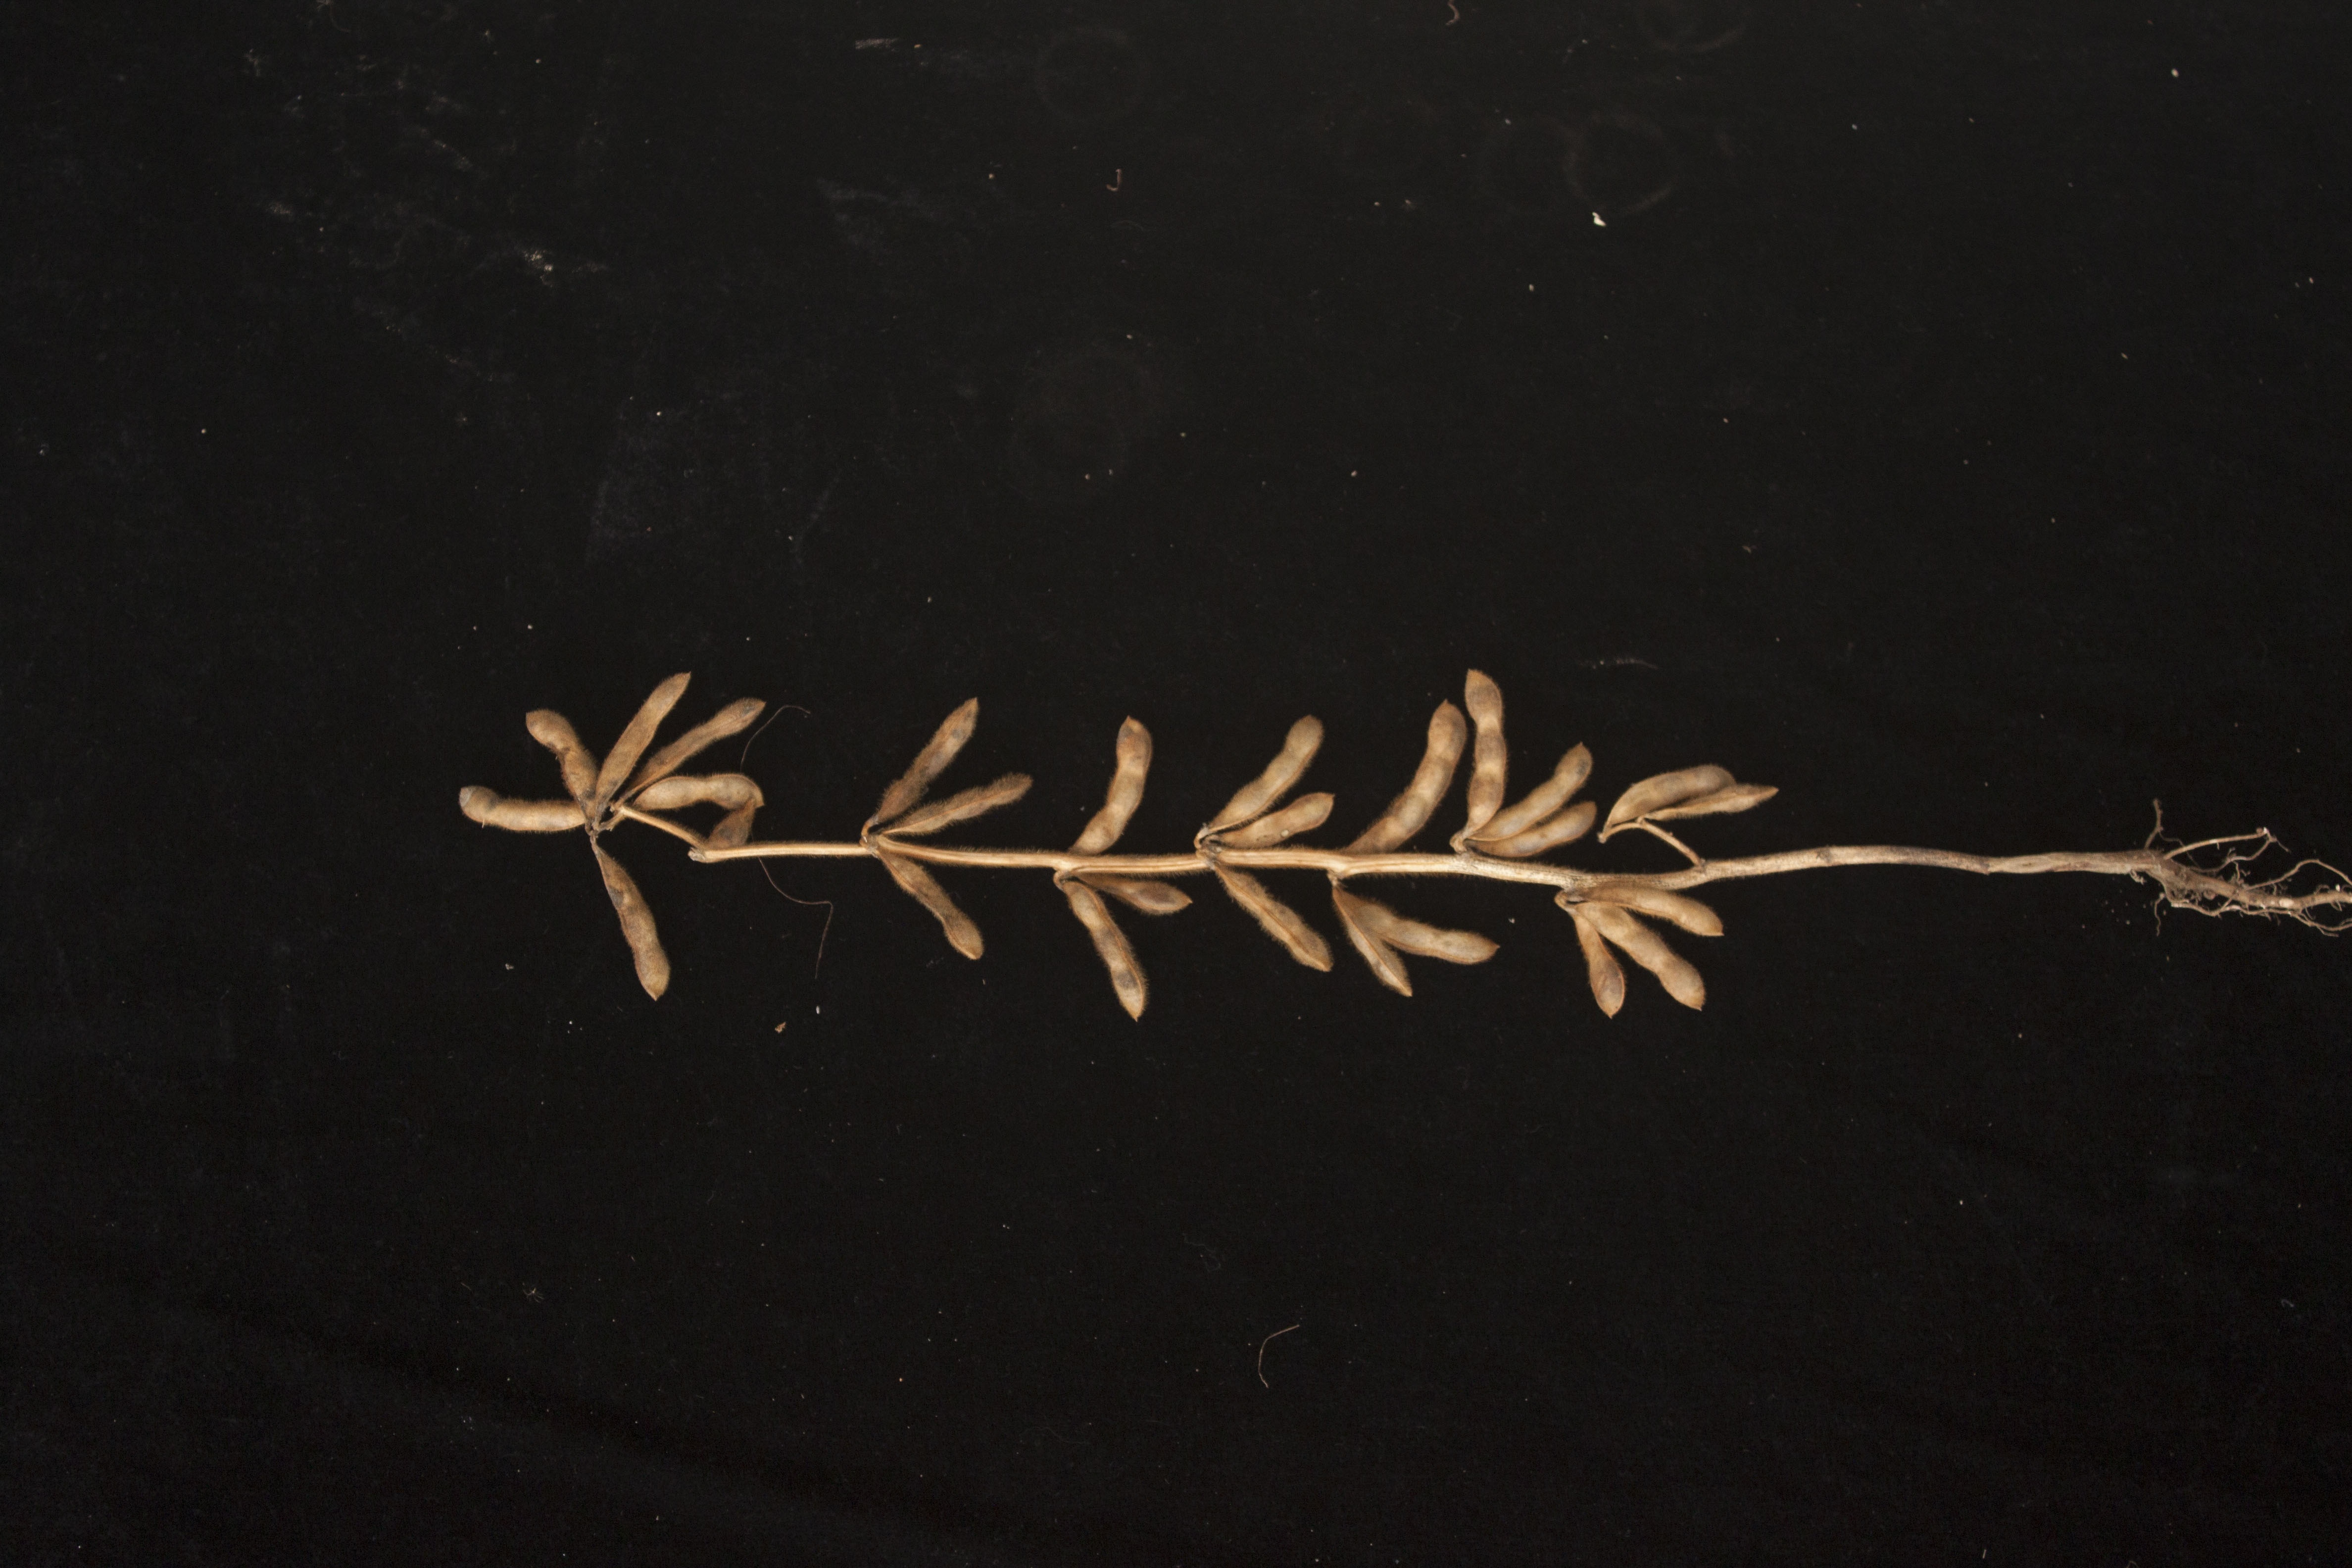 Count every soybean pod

27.